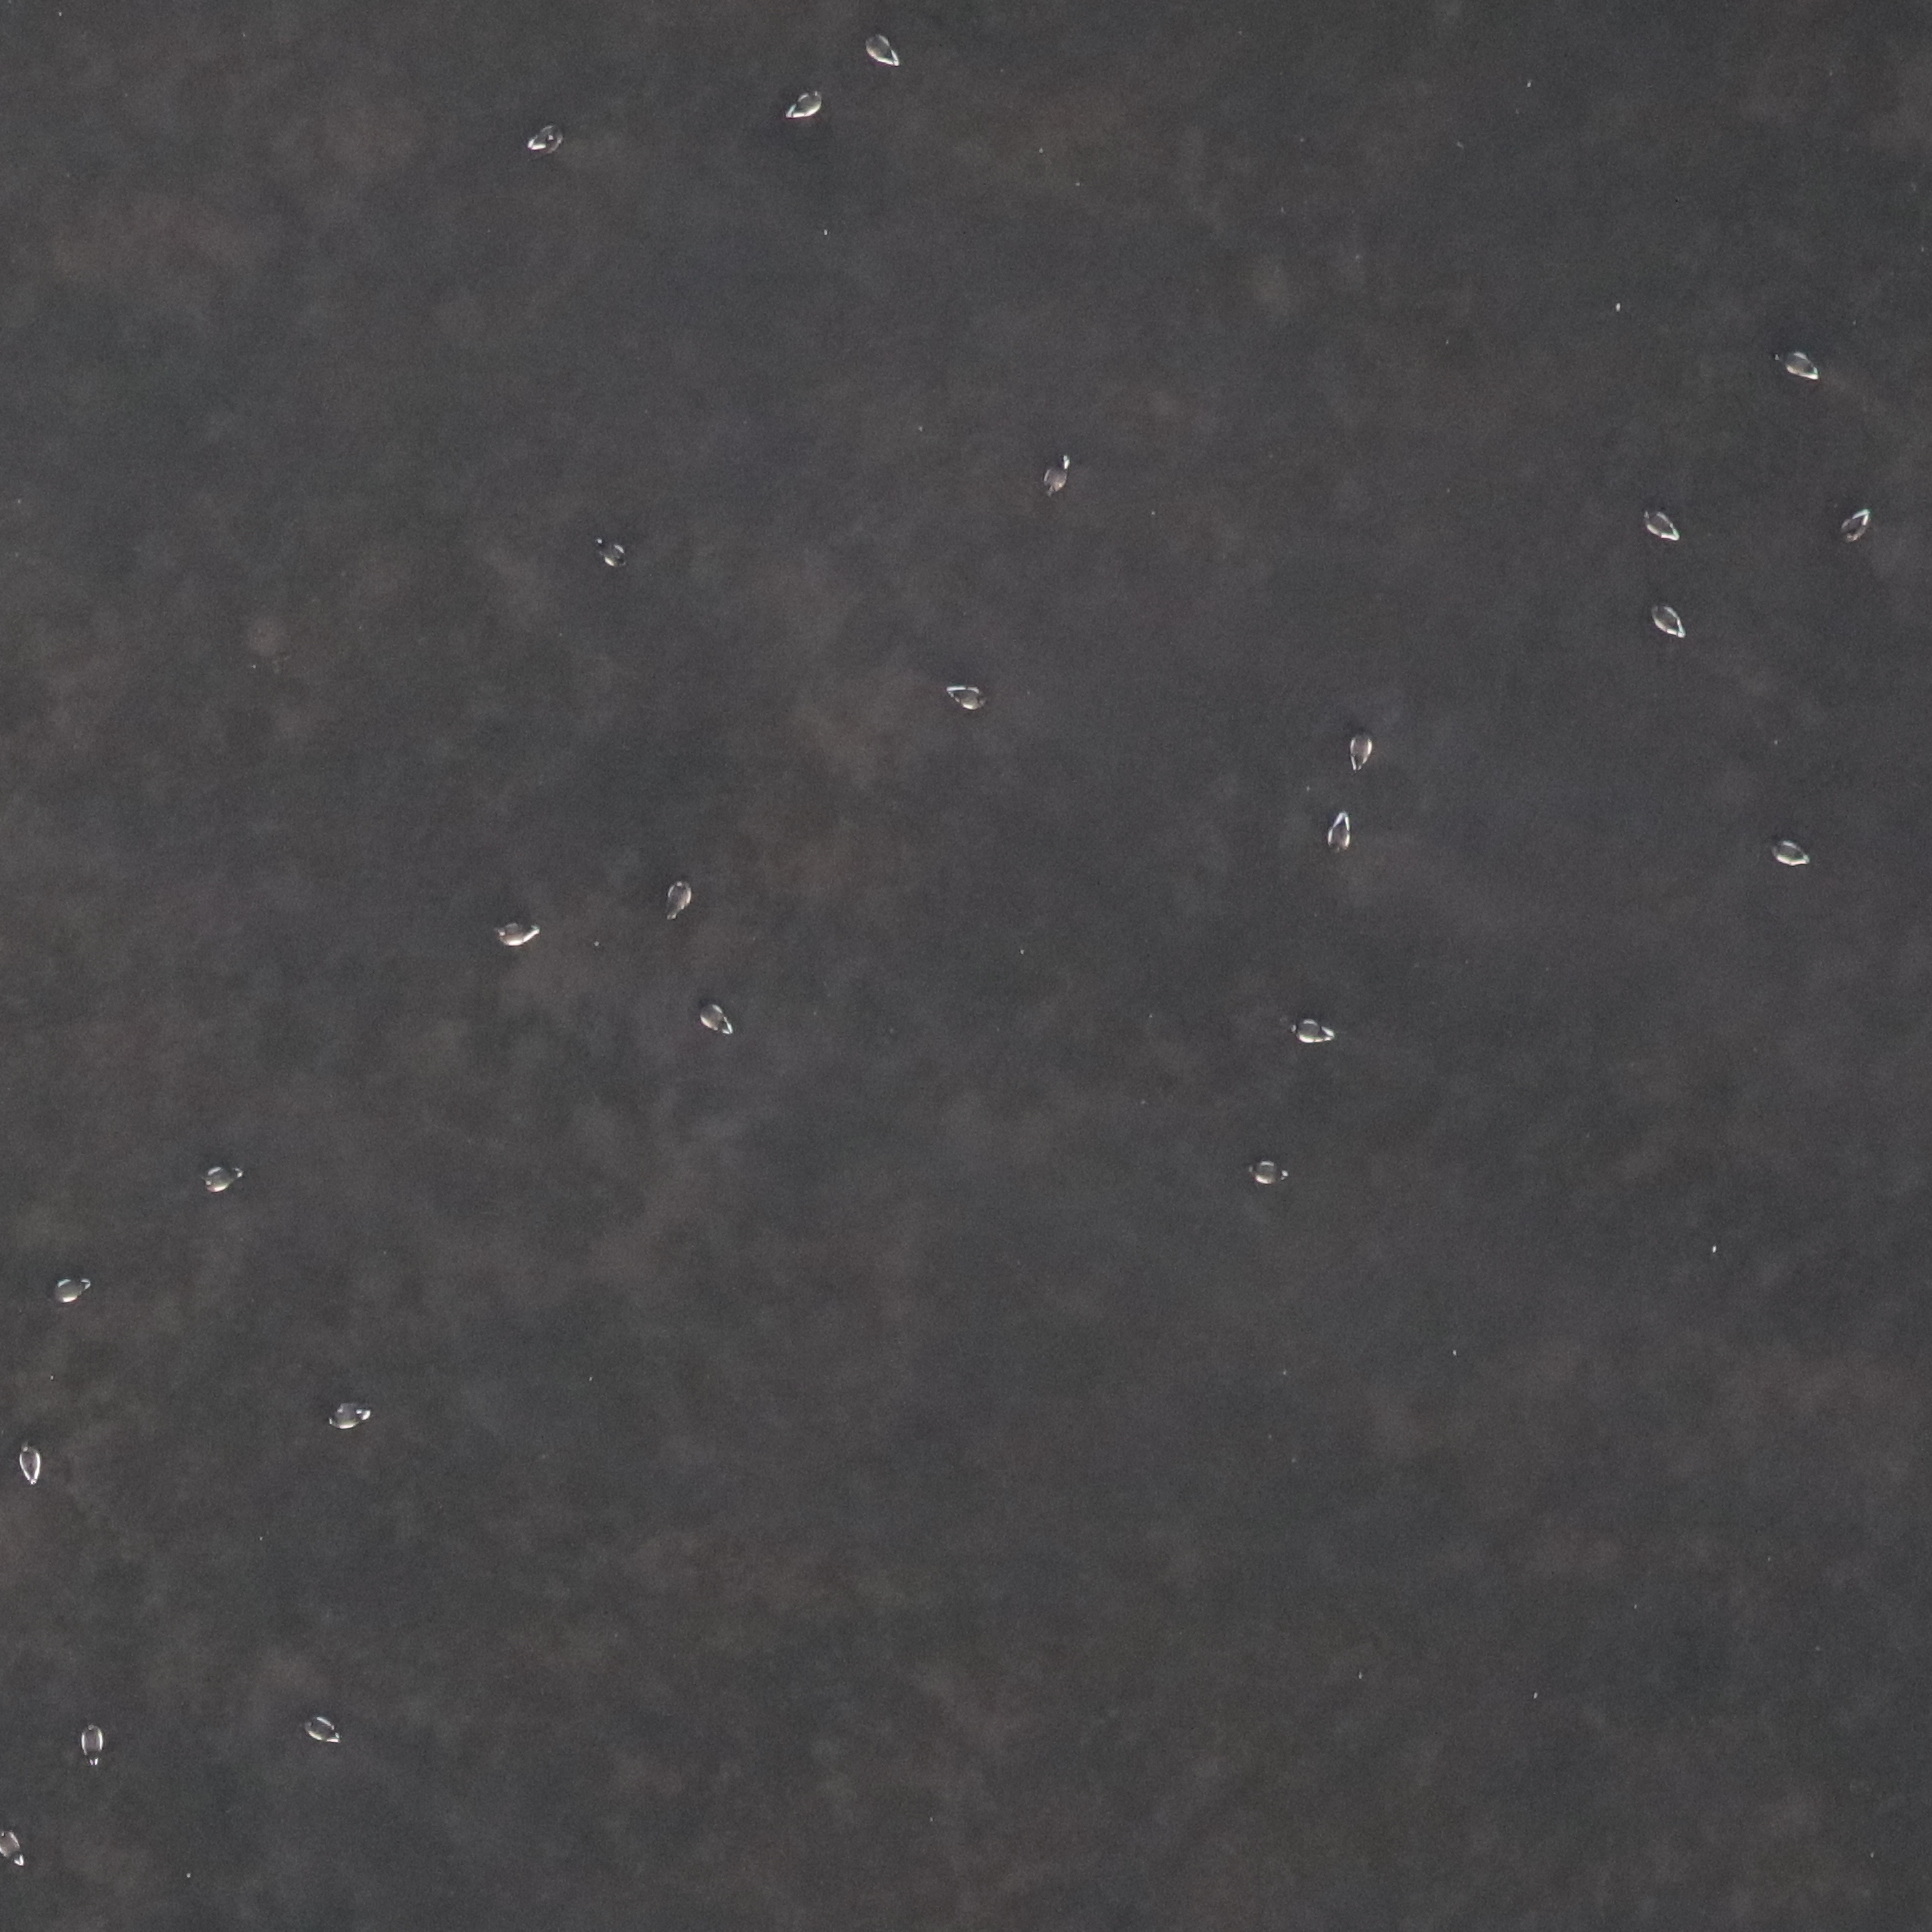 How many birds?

25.